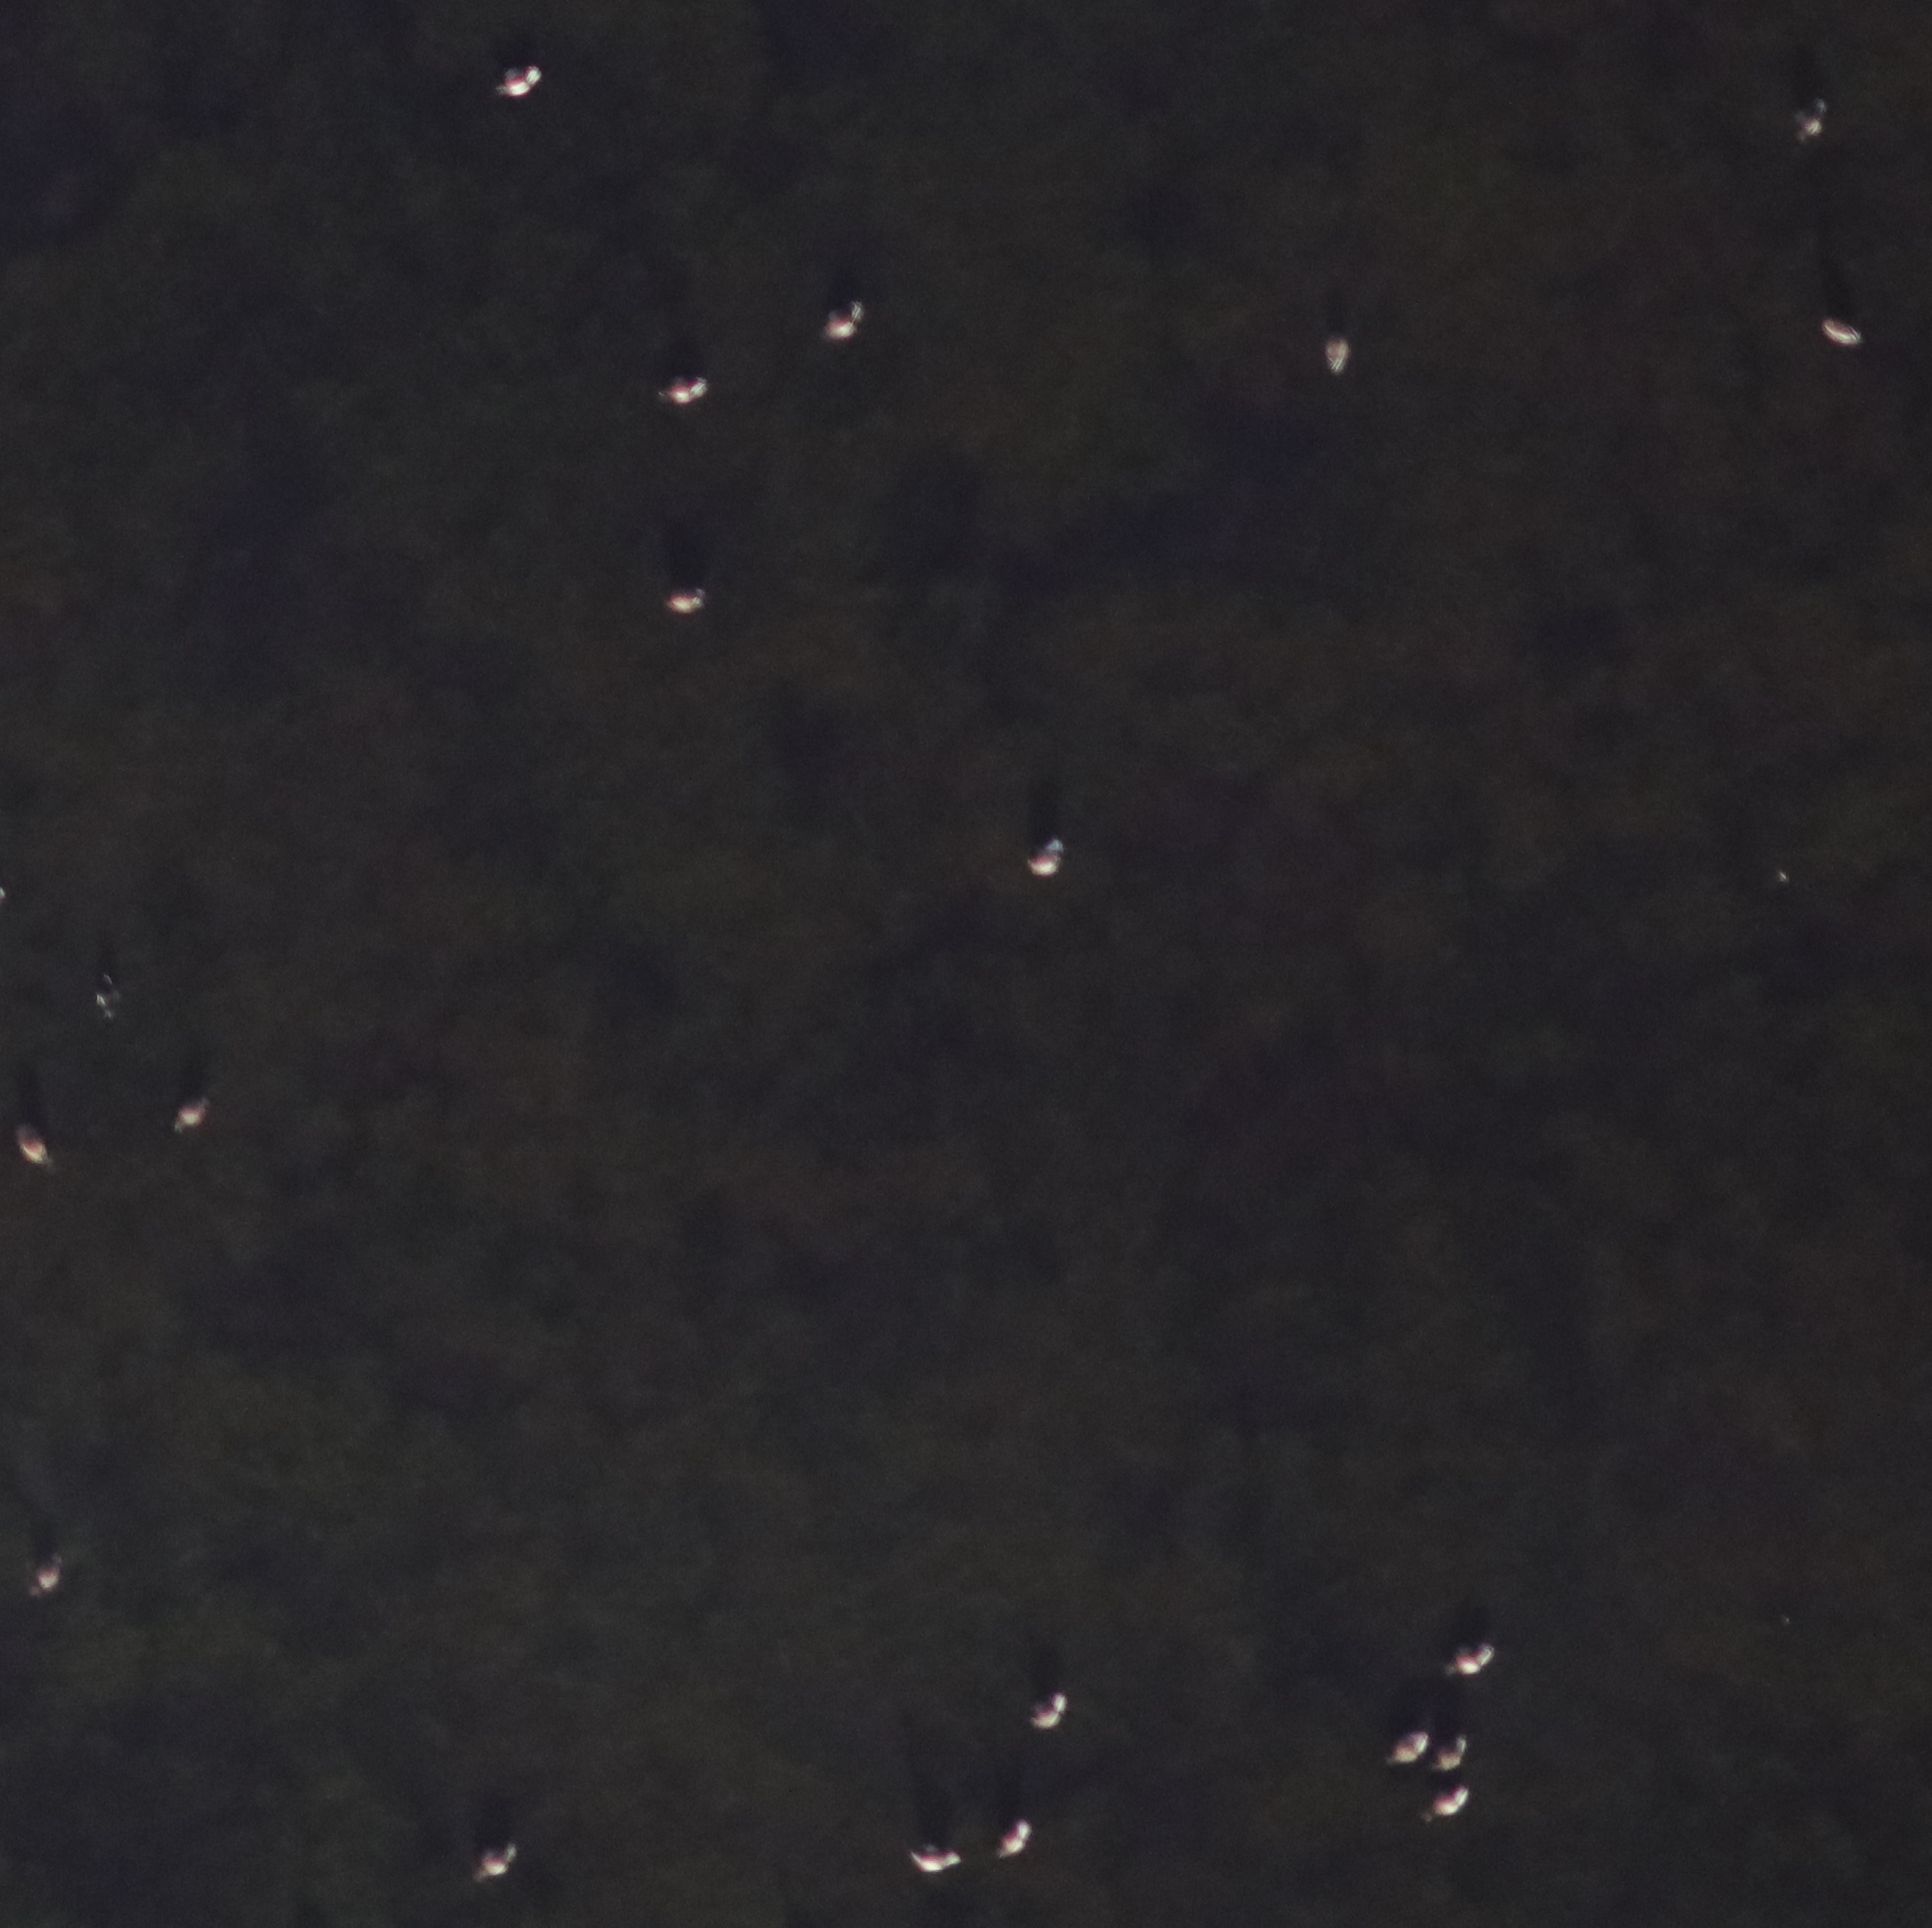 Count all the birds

20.